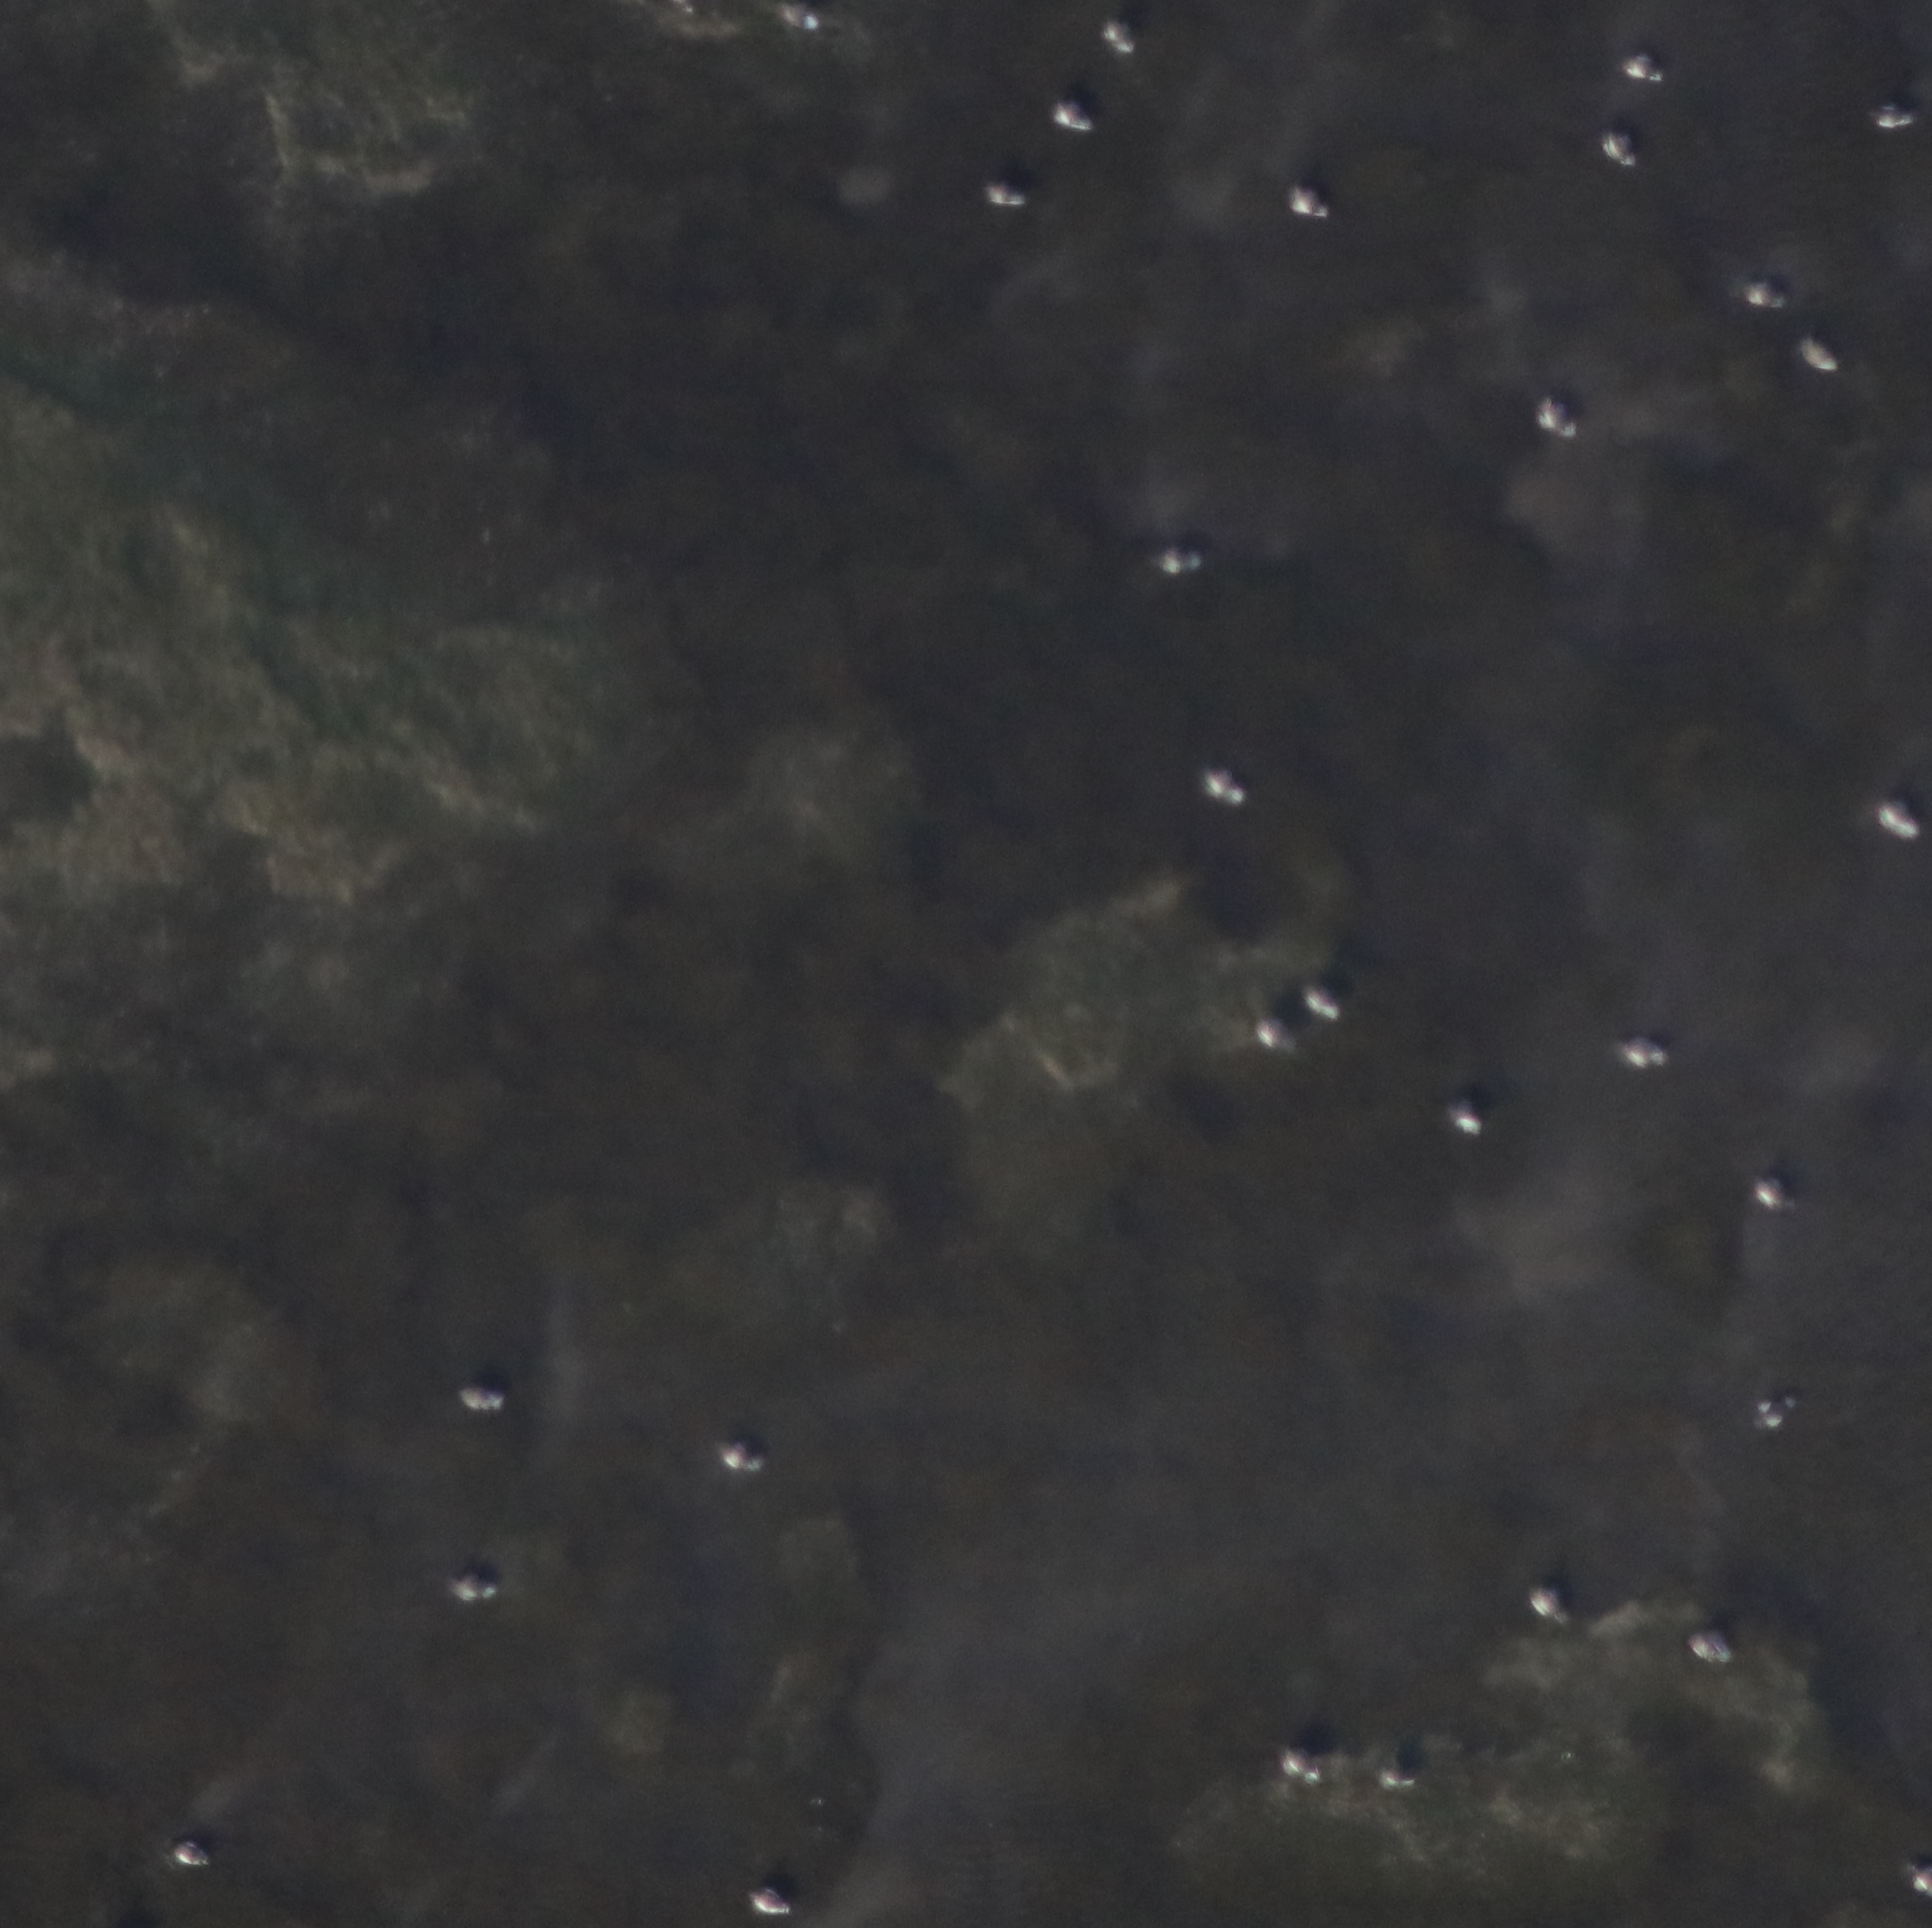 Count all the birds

30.